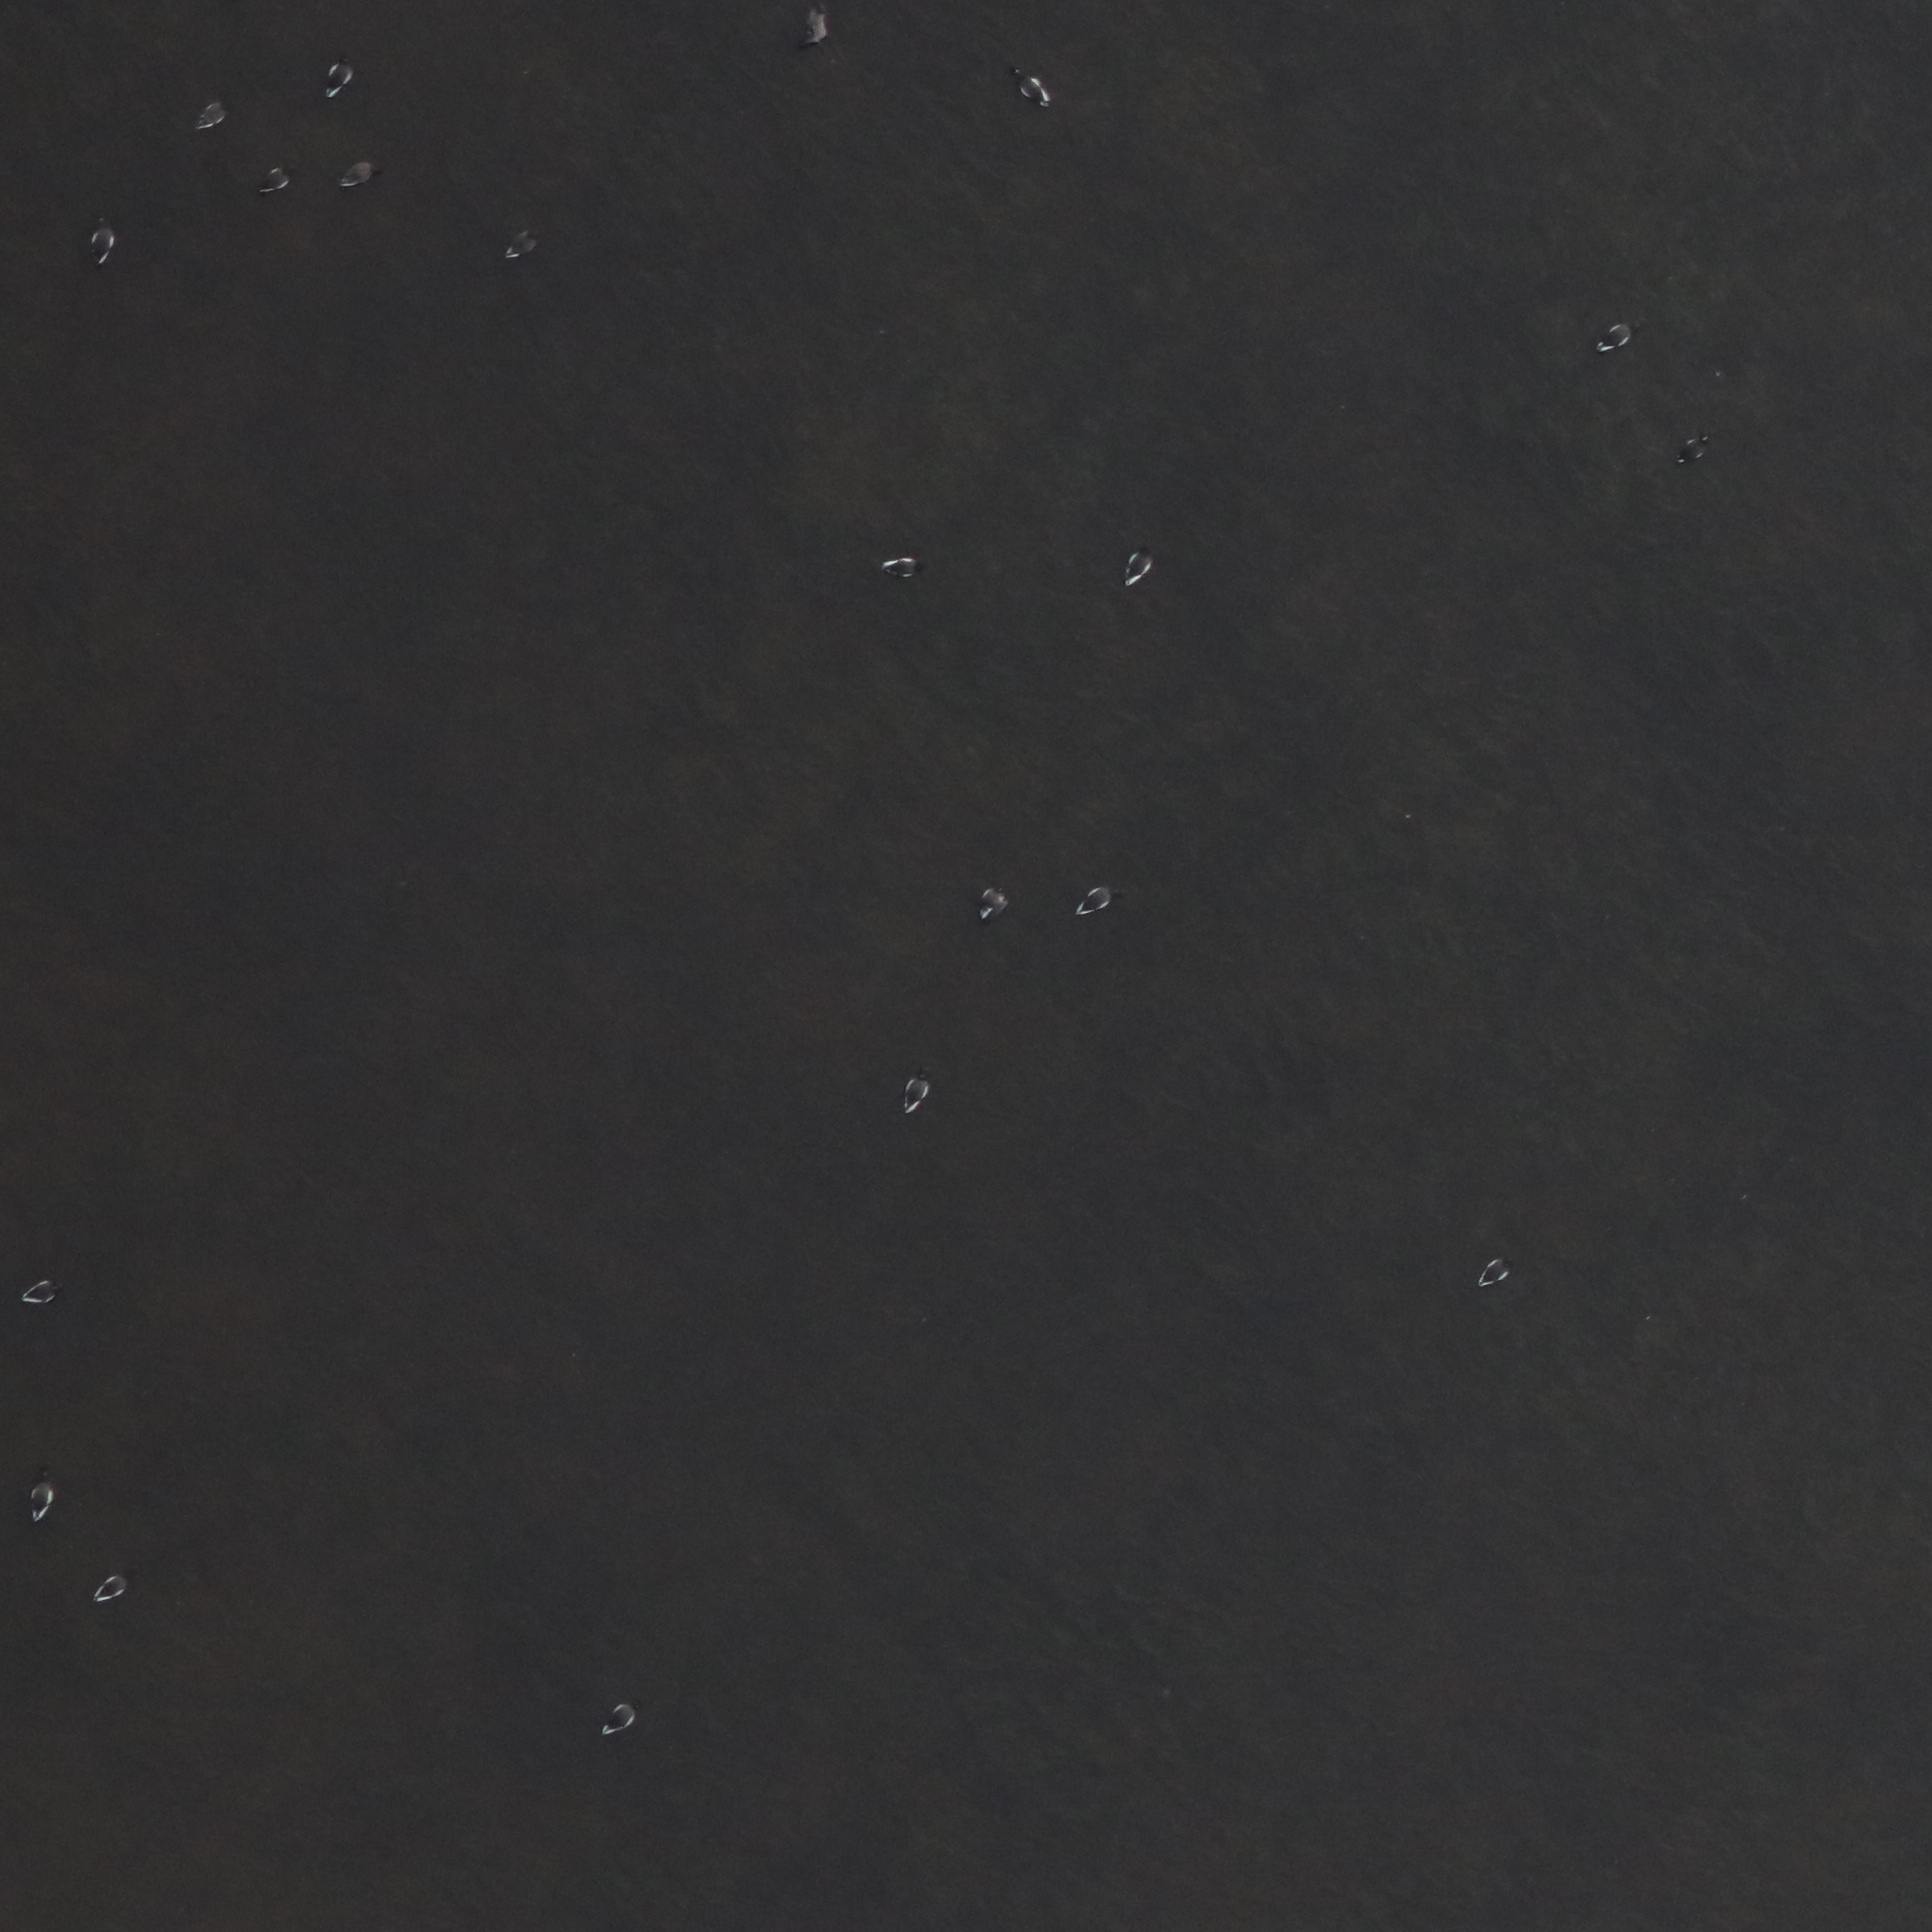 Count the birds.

20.